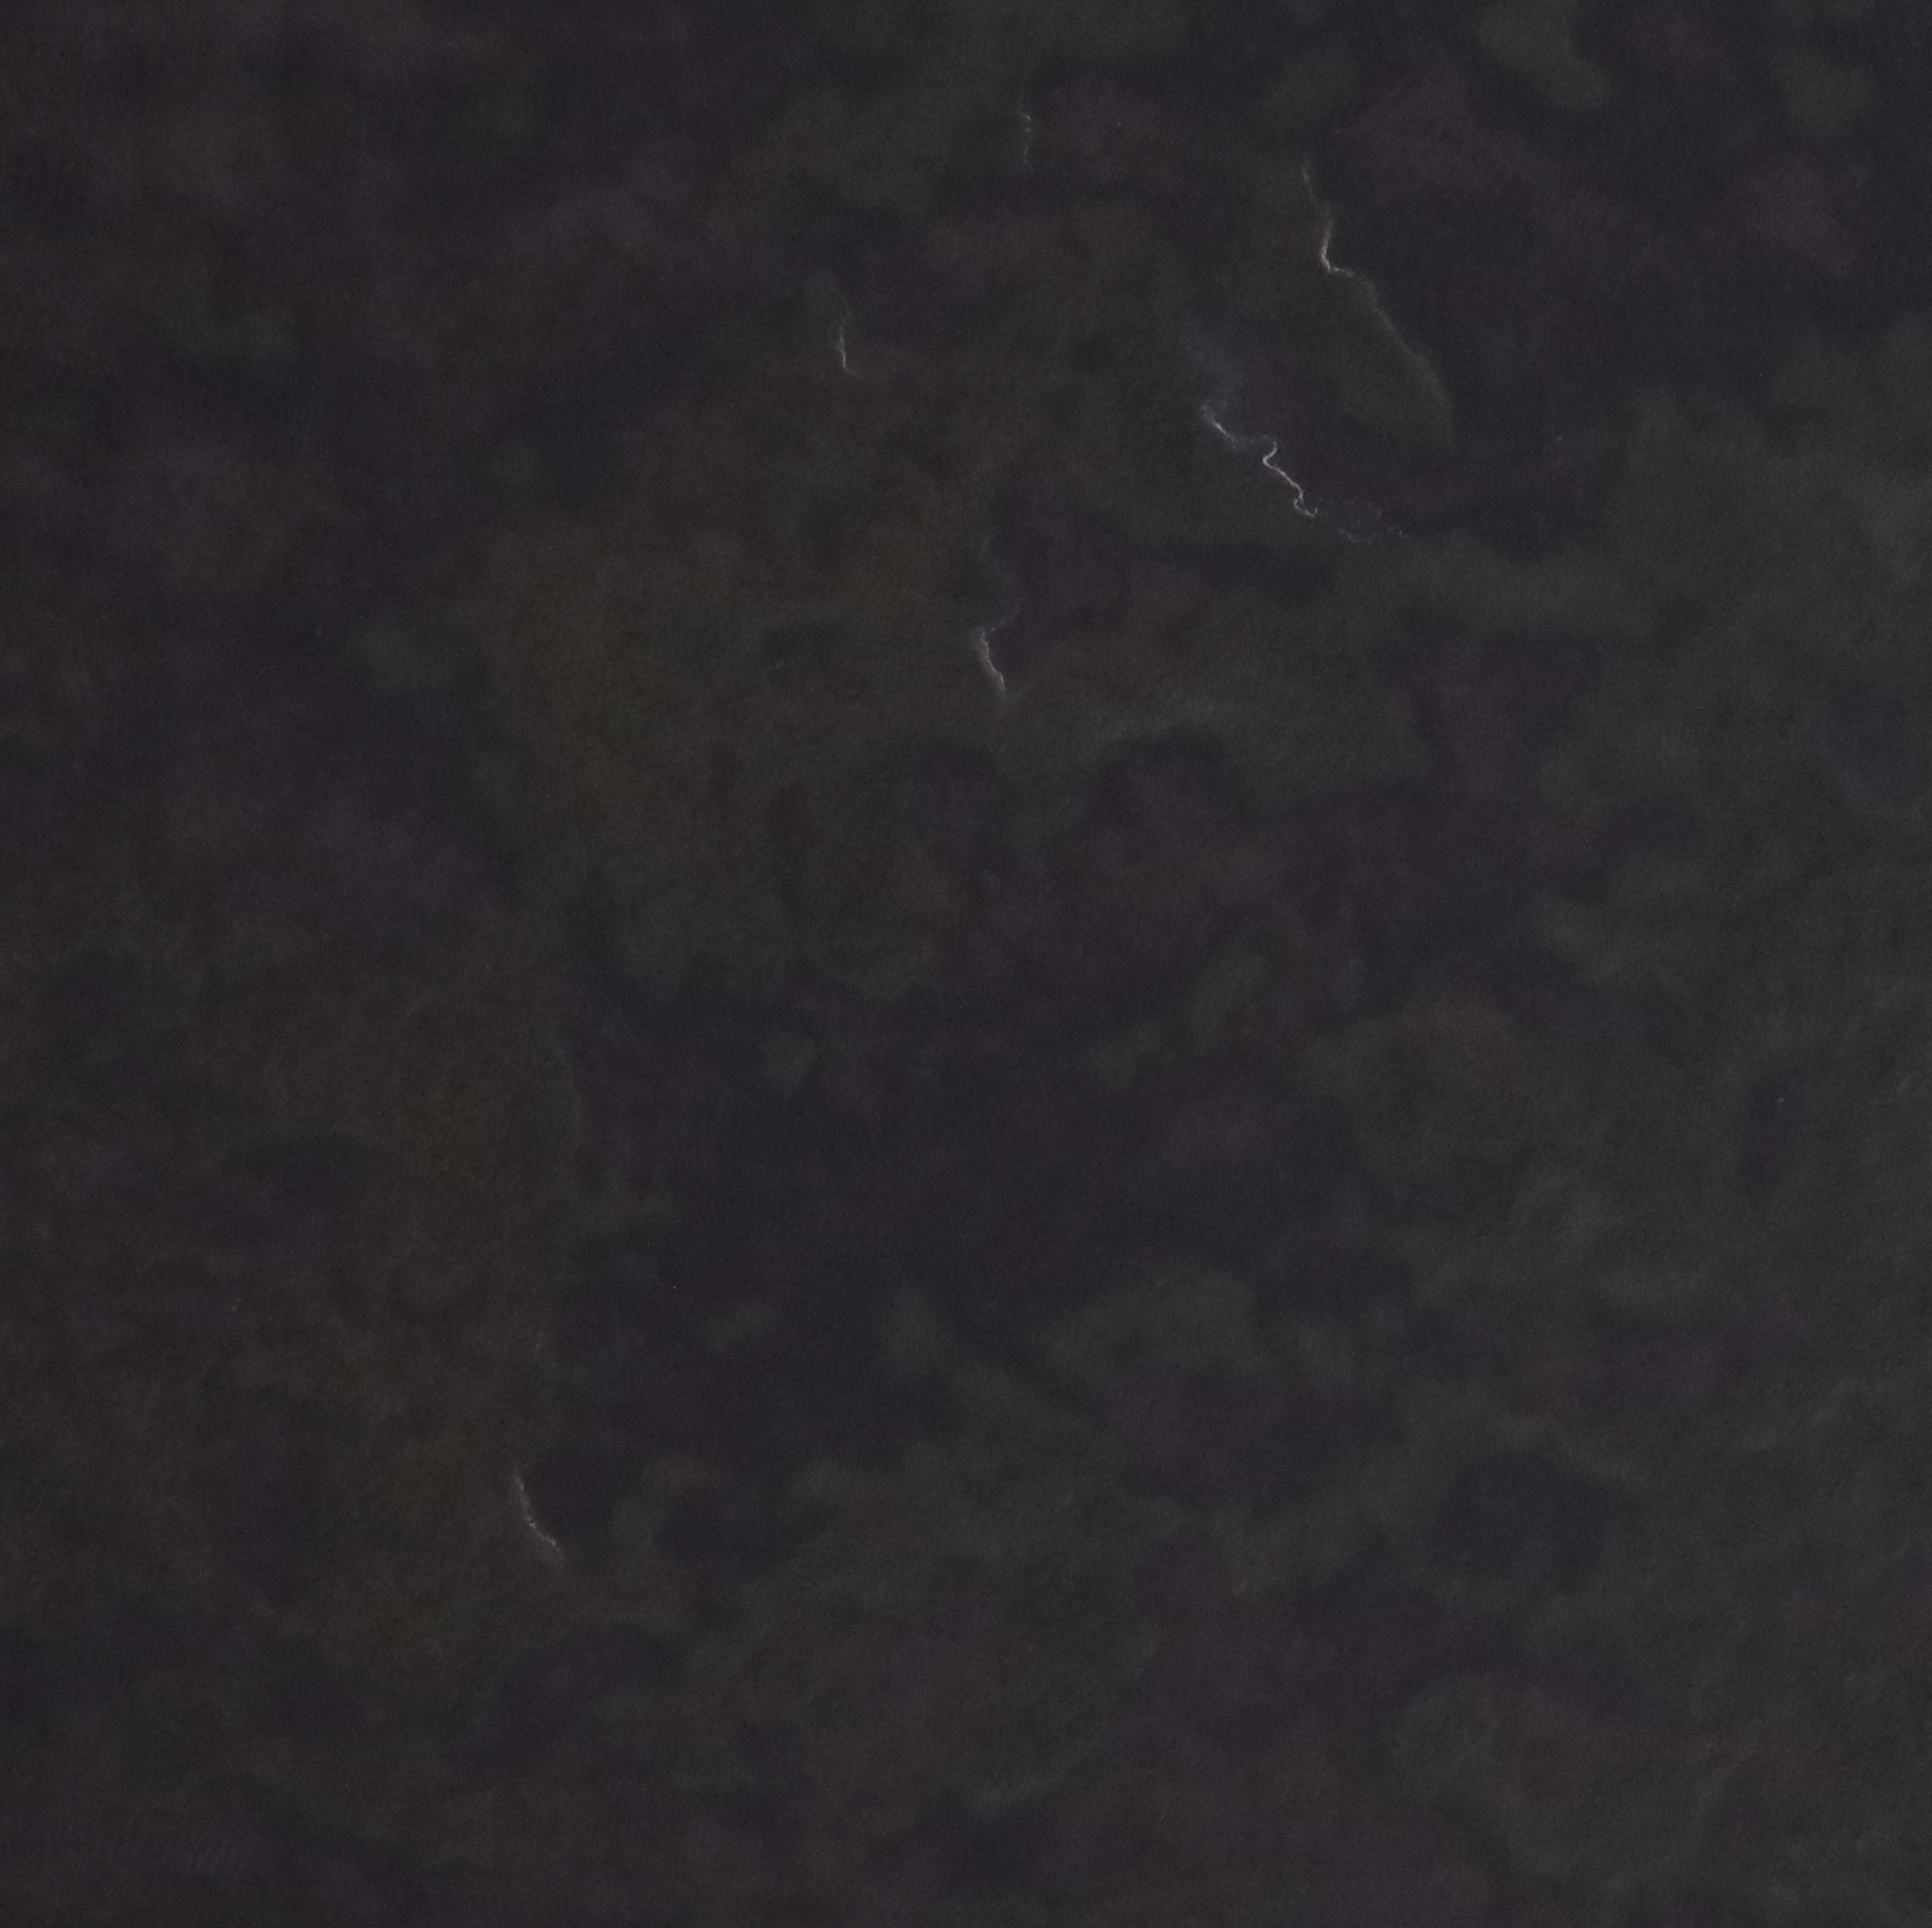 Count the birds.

0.